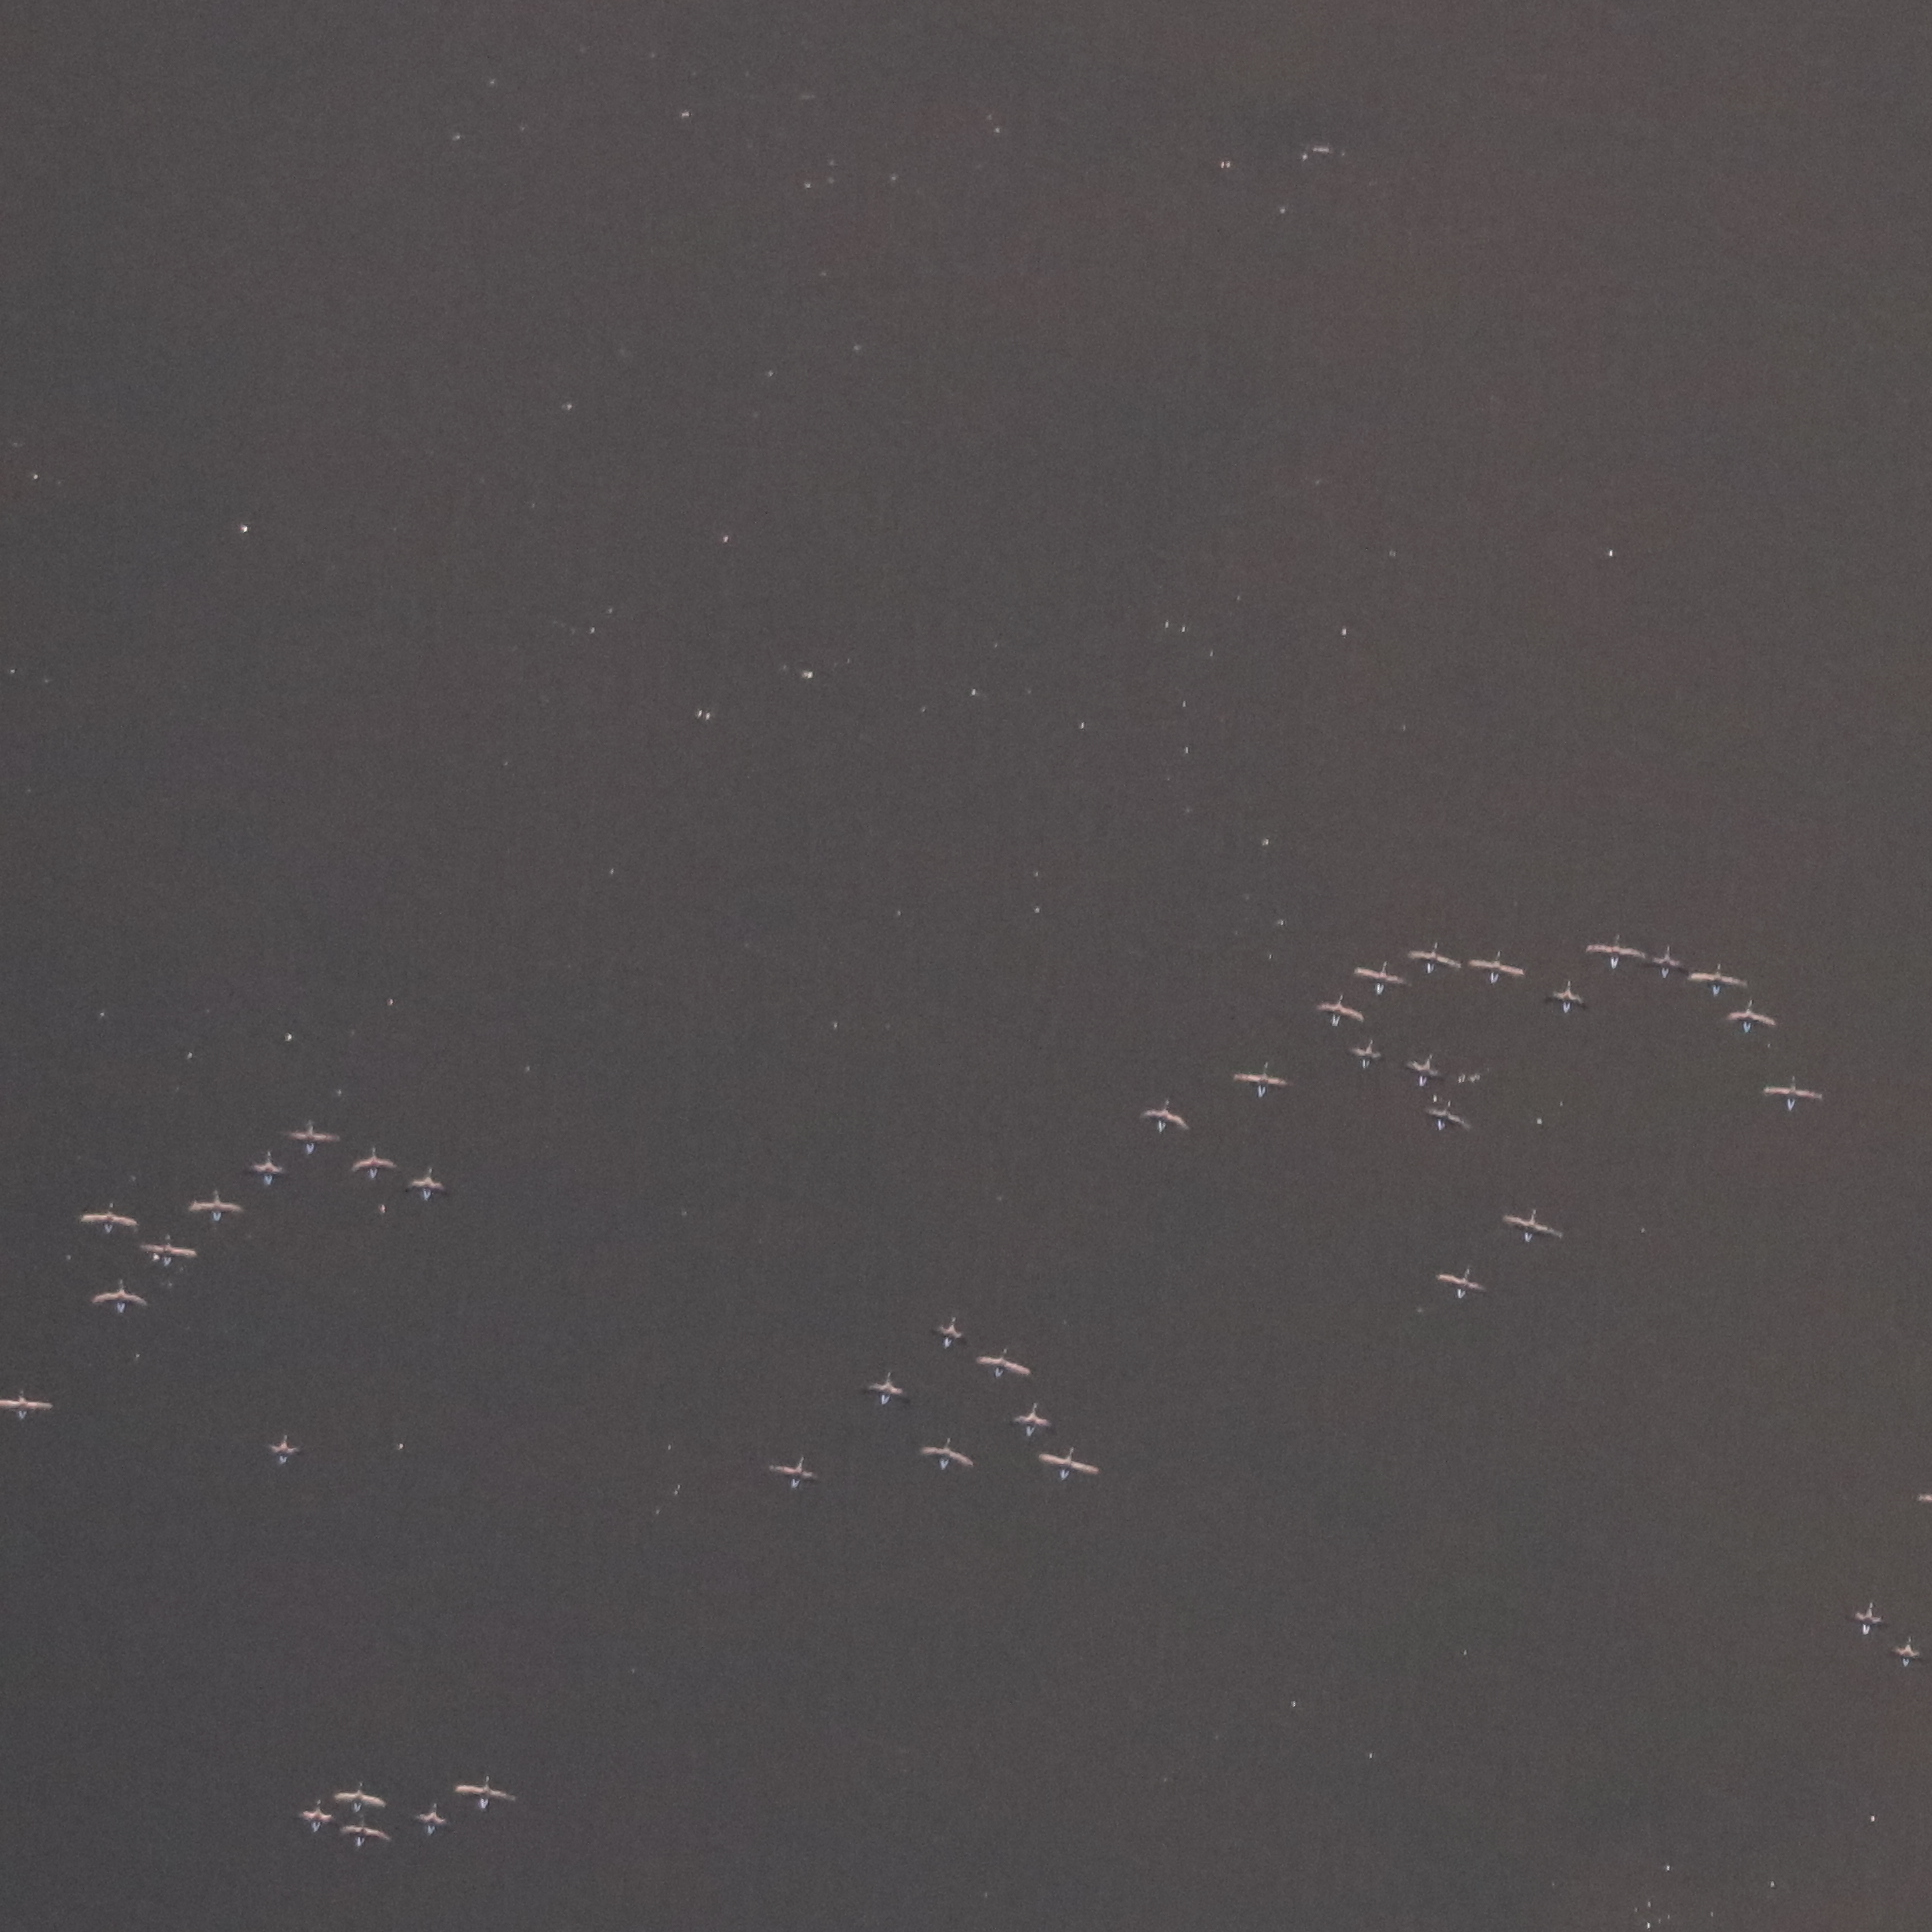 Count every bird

41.